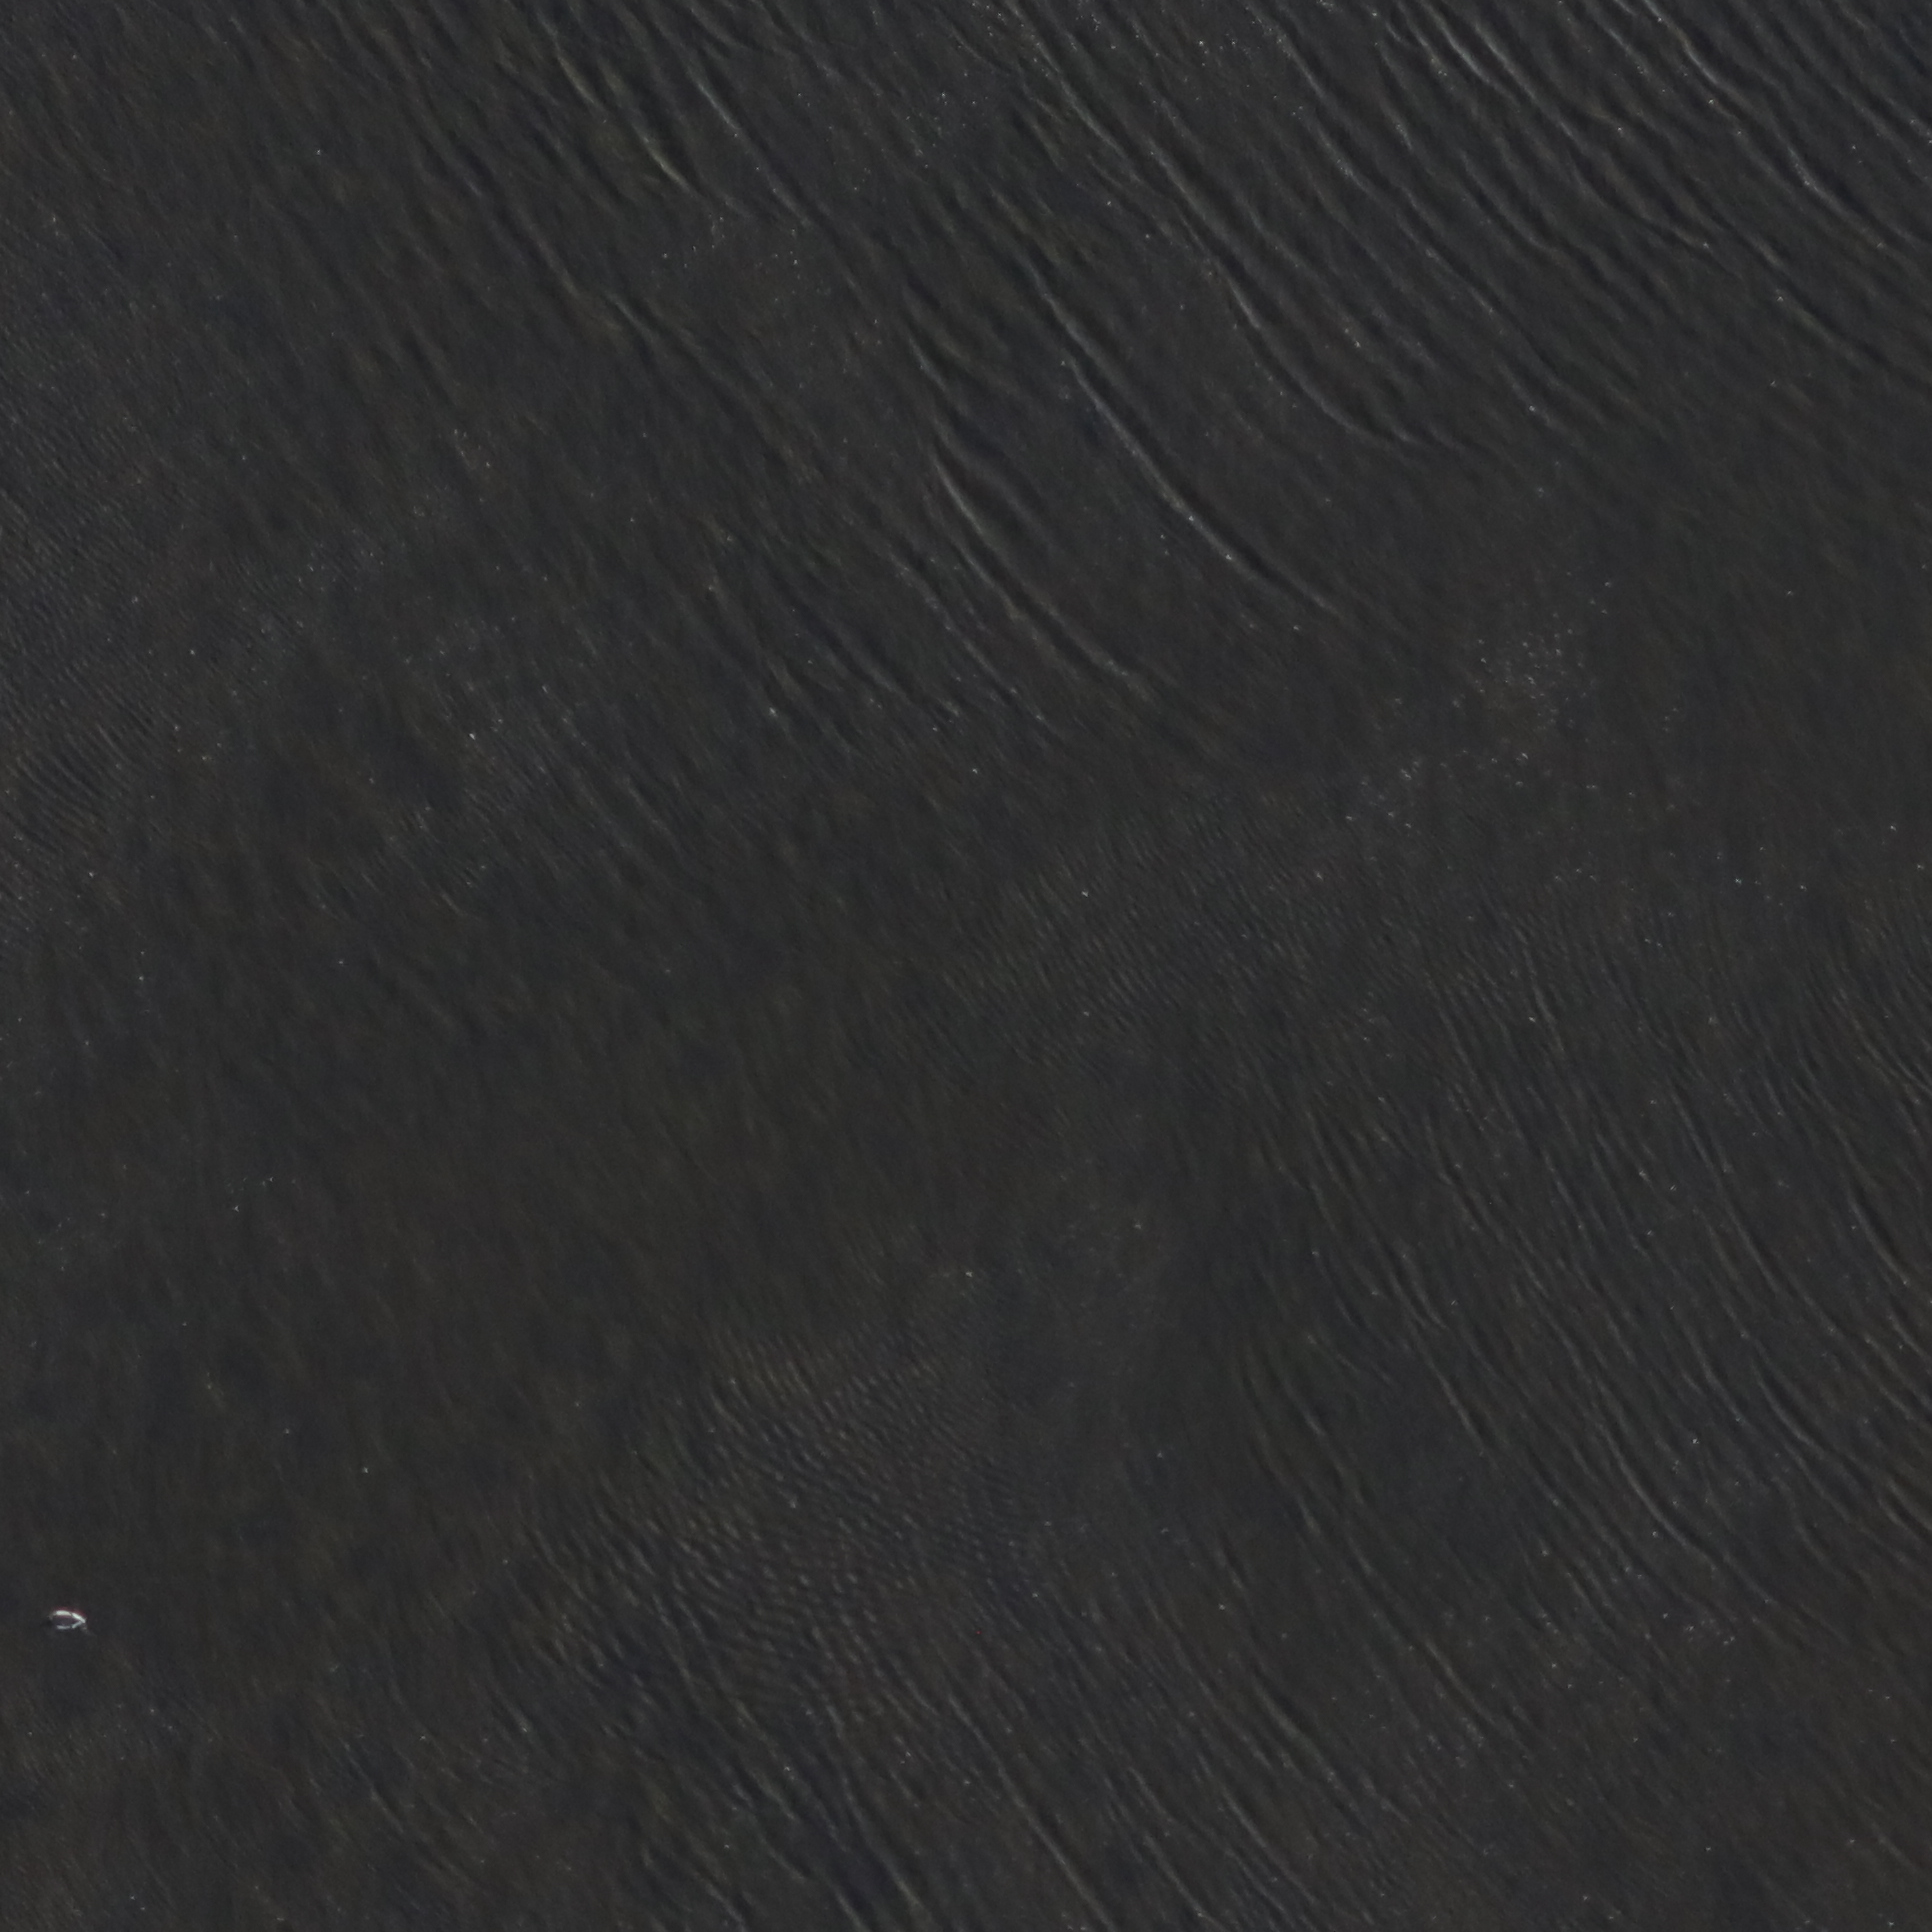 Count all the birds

1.